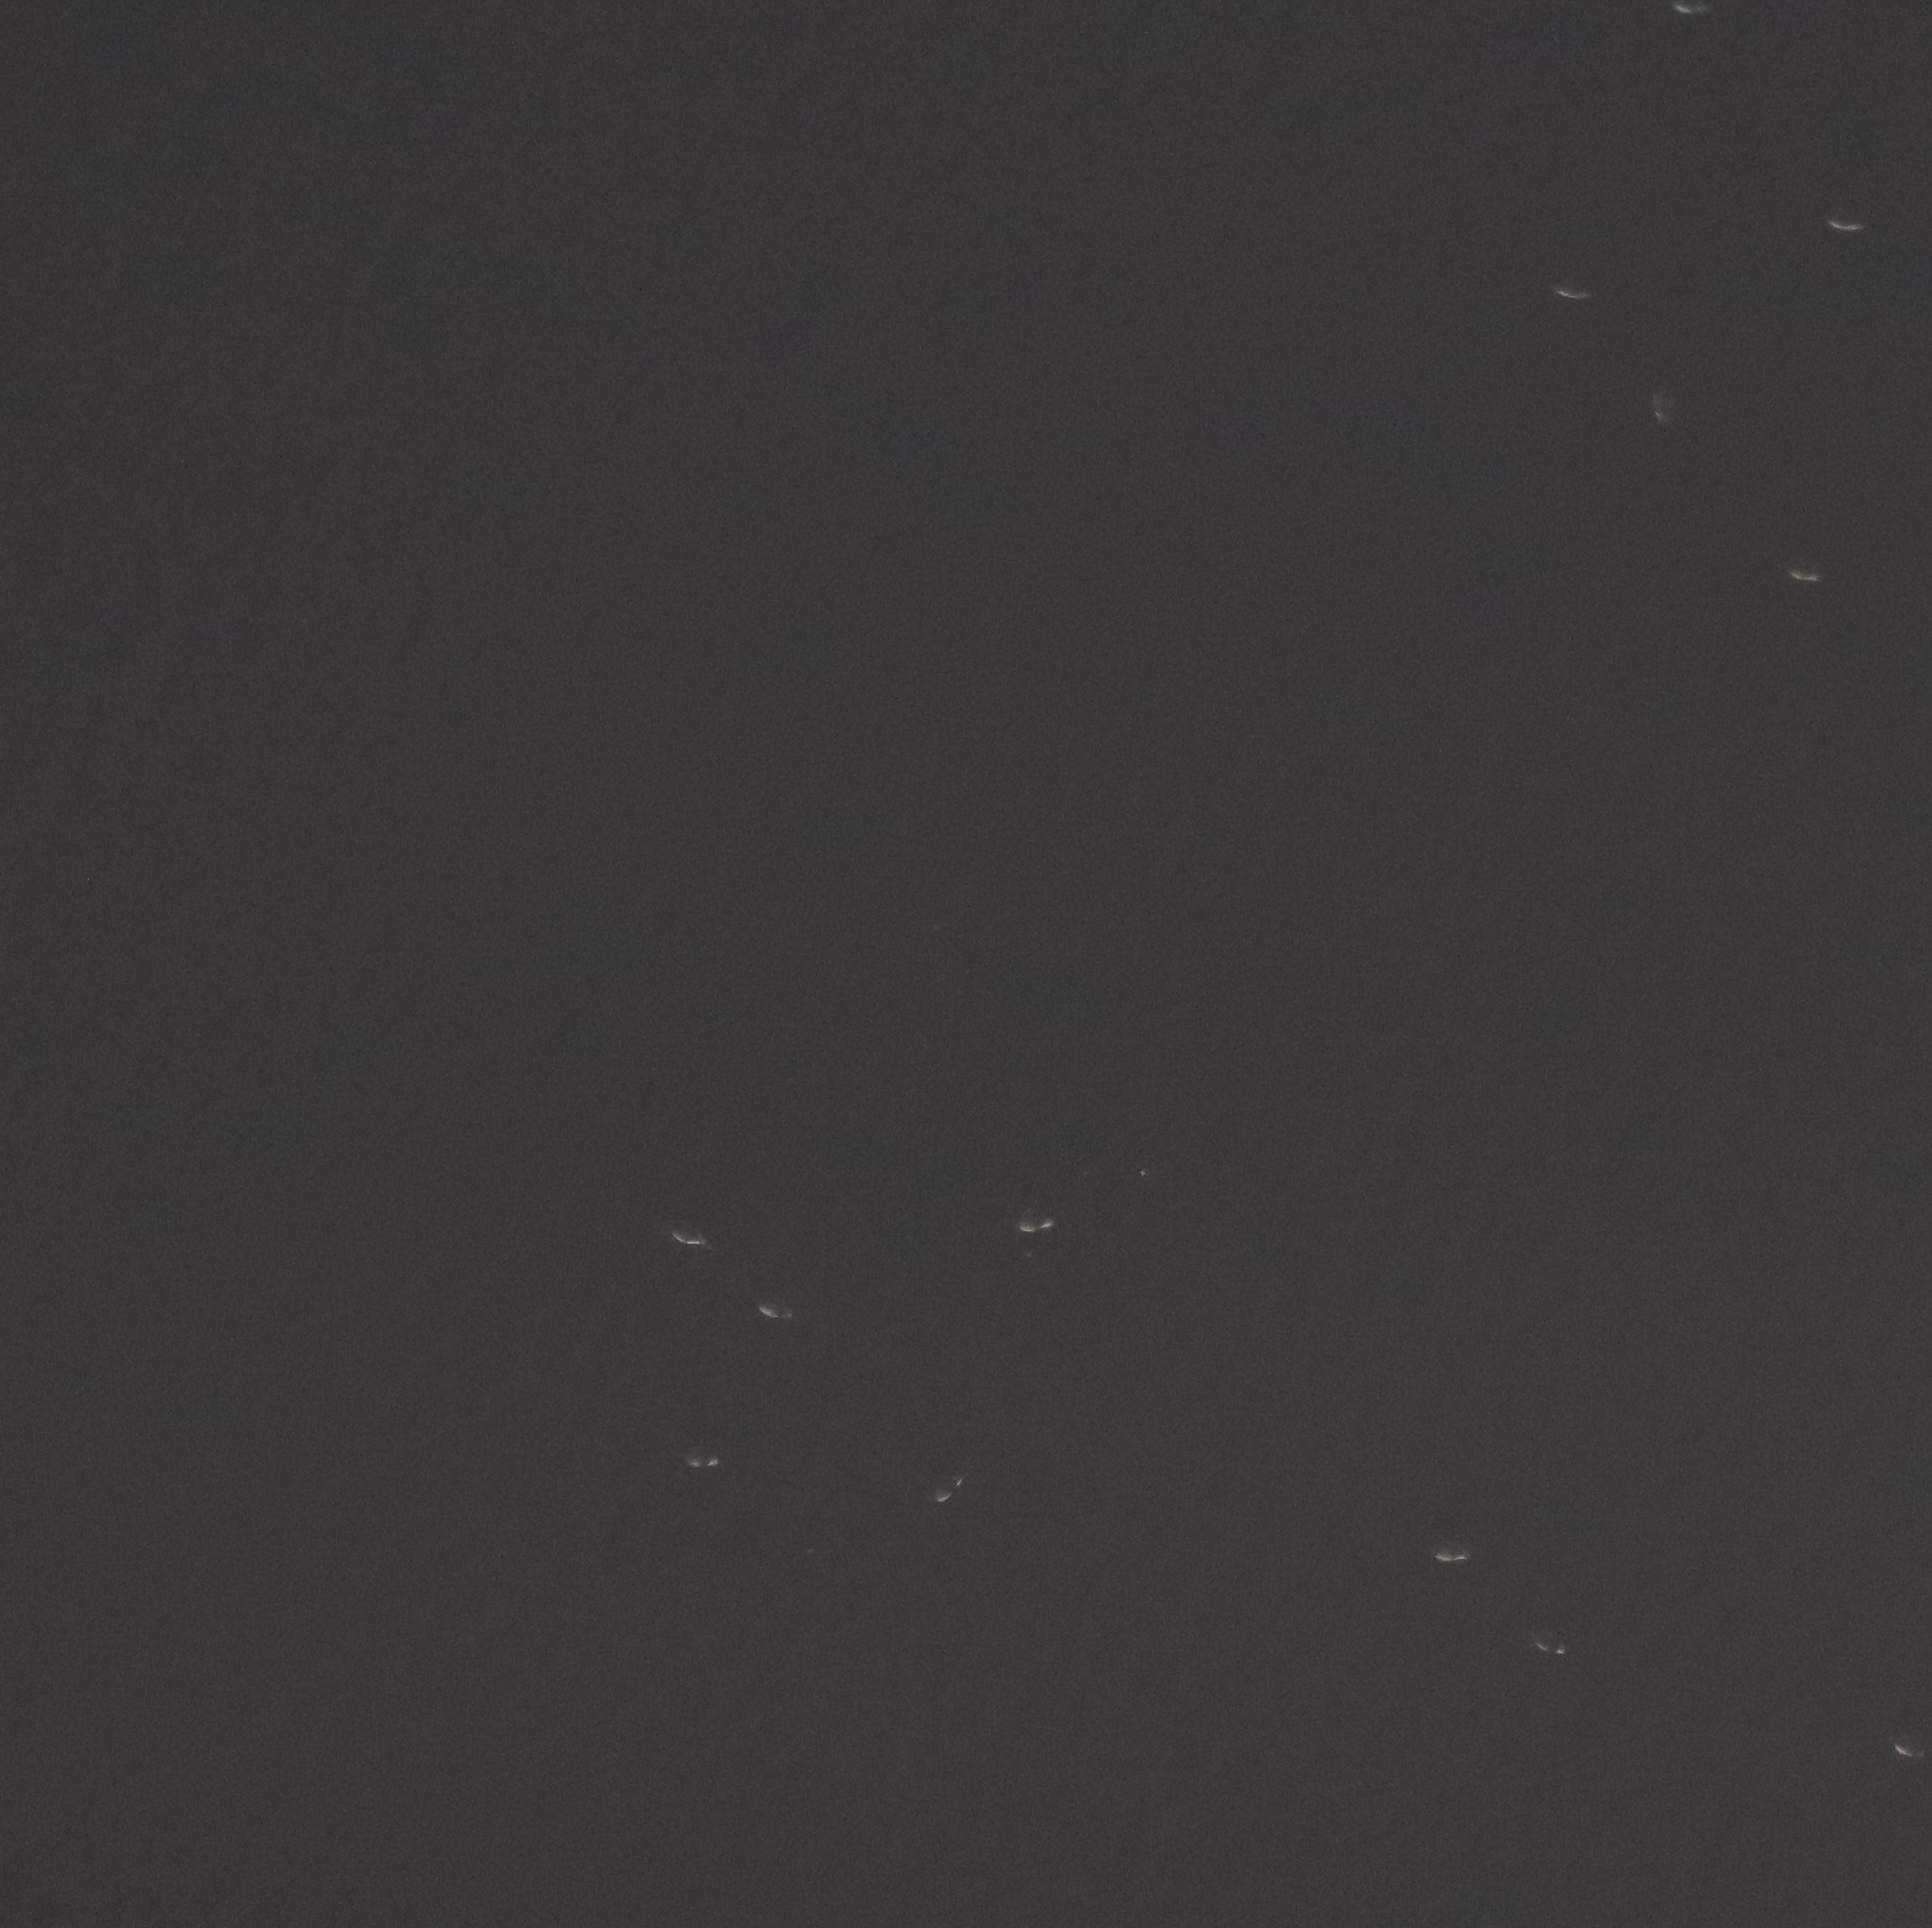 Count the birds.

13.